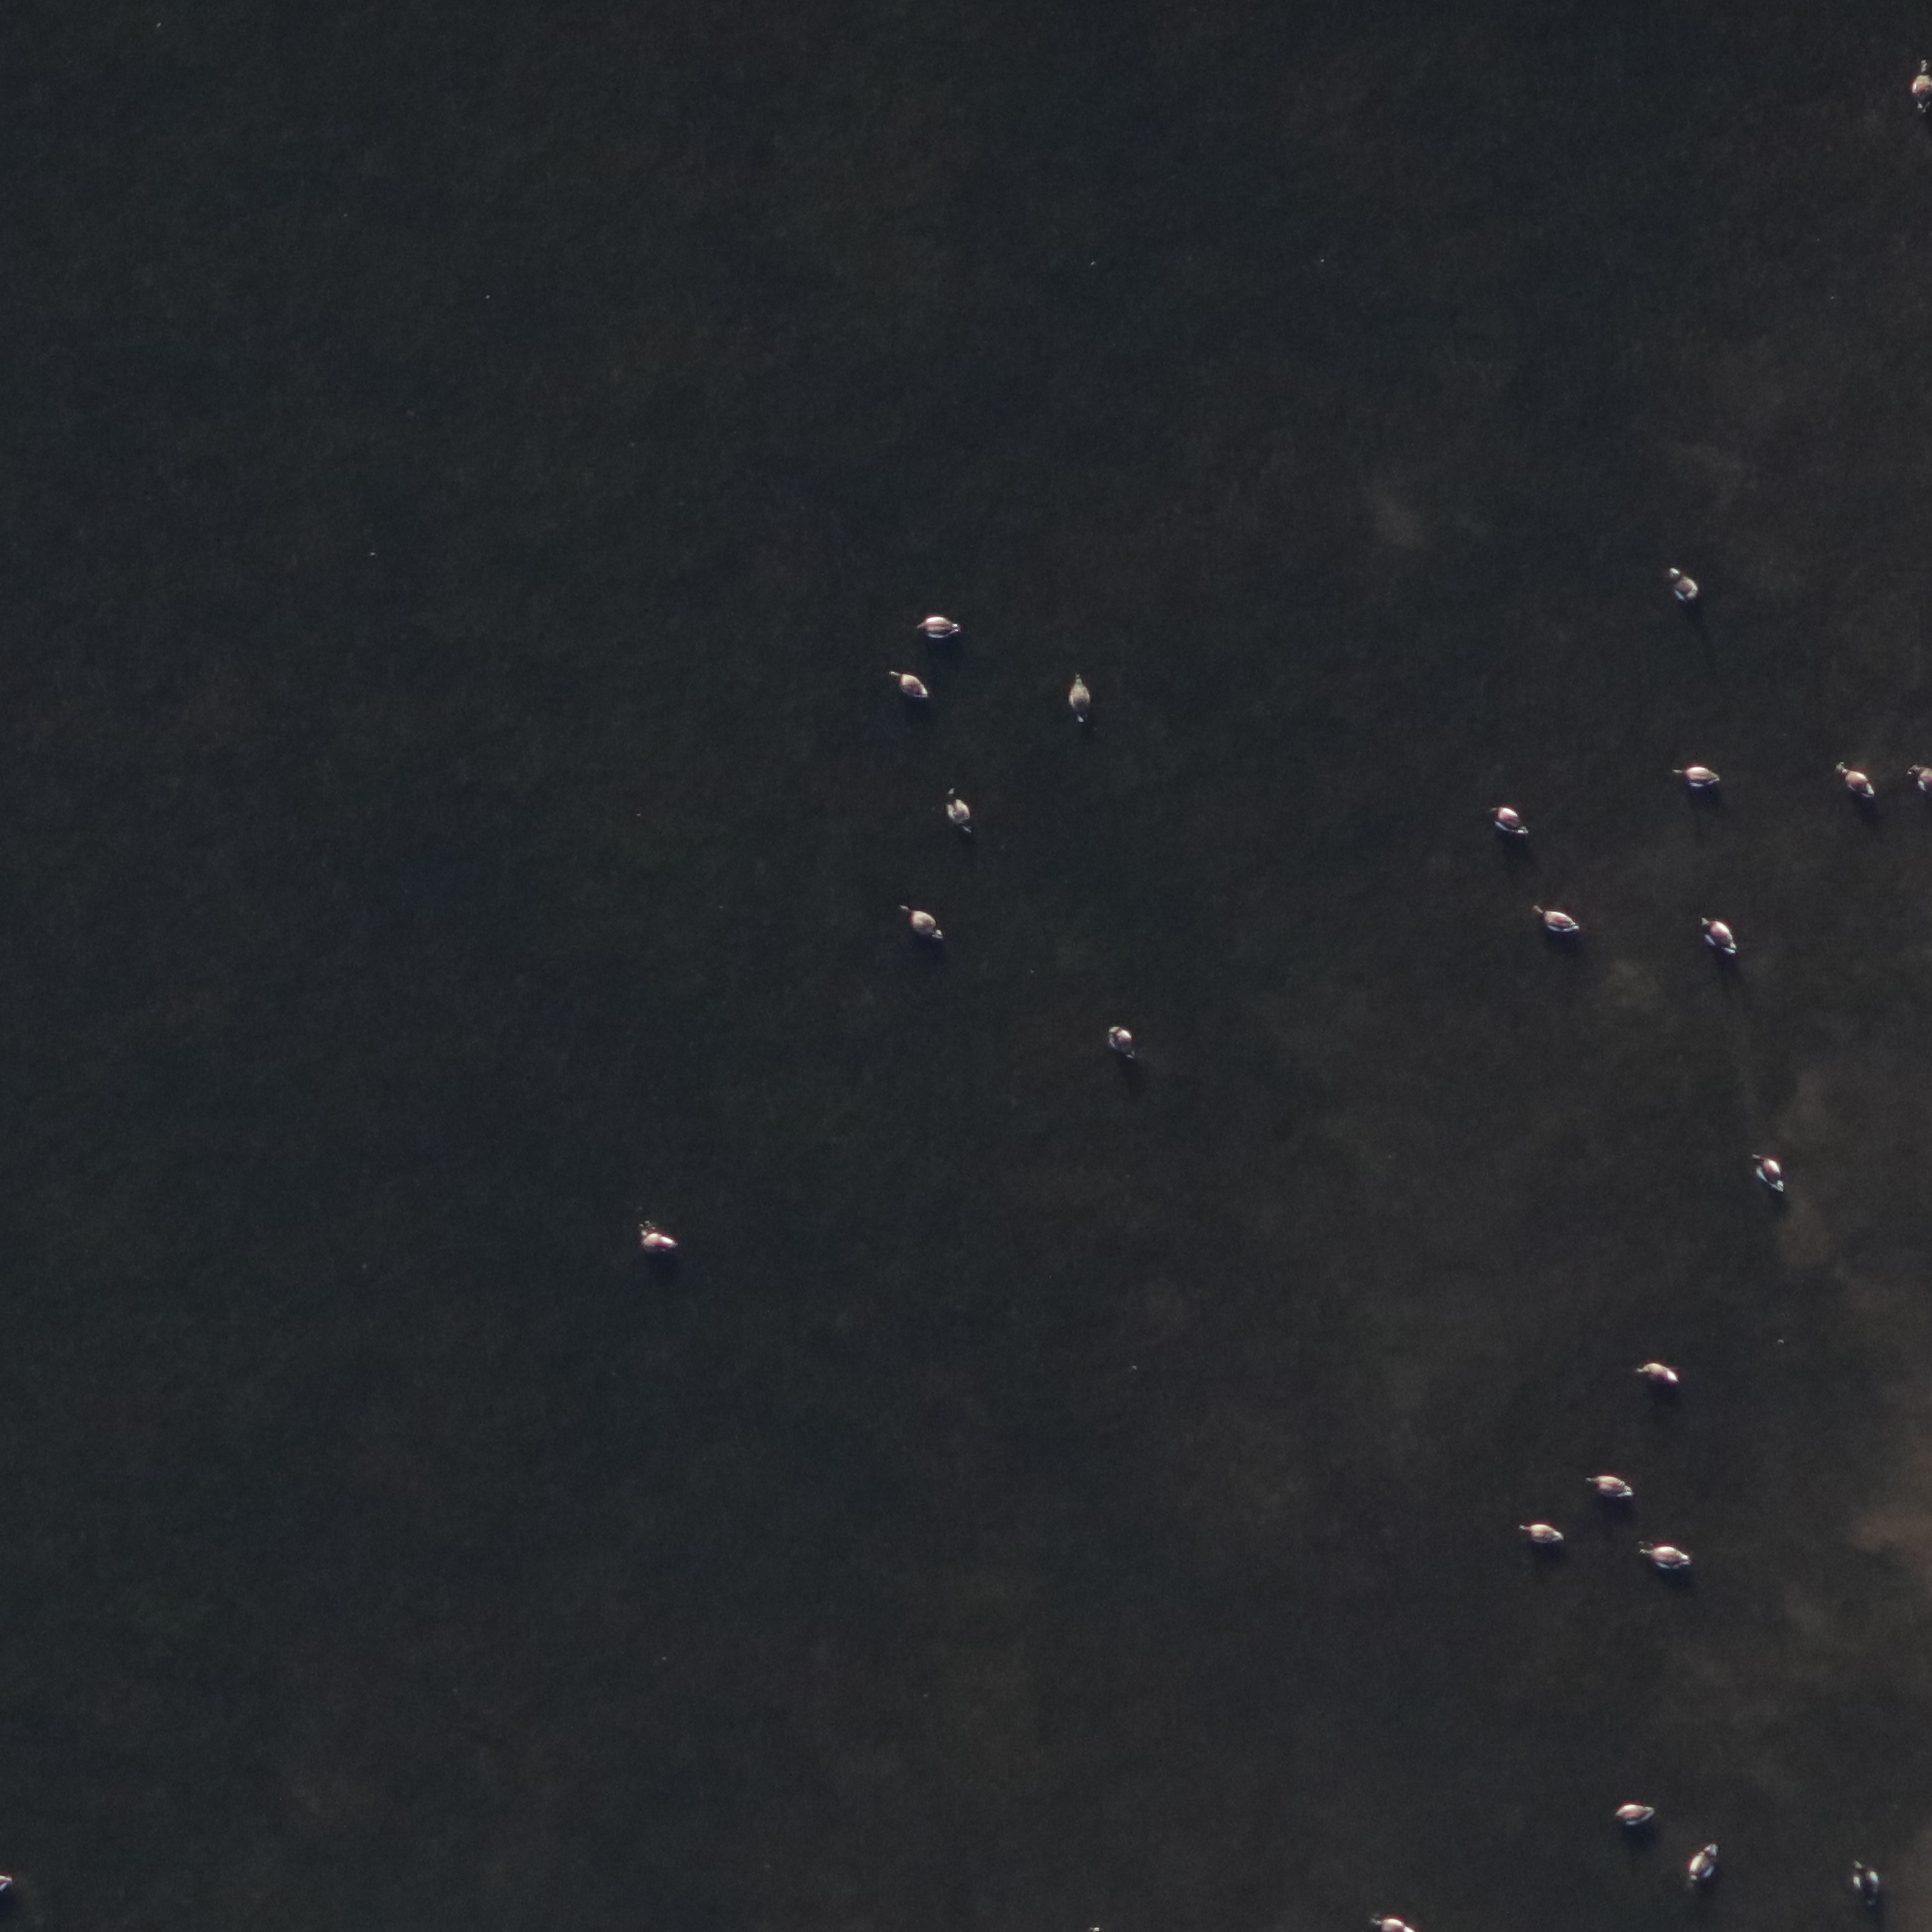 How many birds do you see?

24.